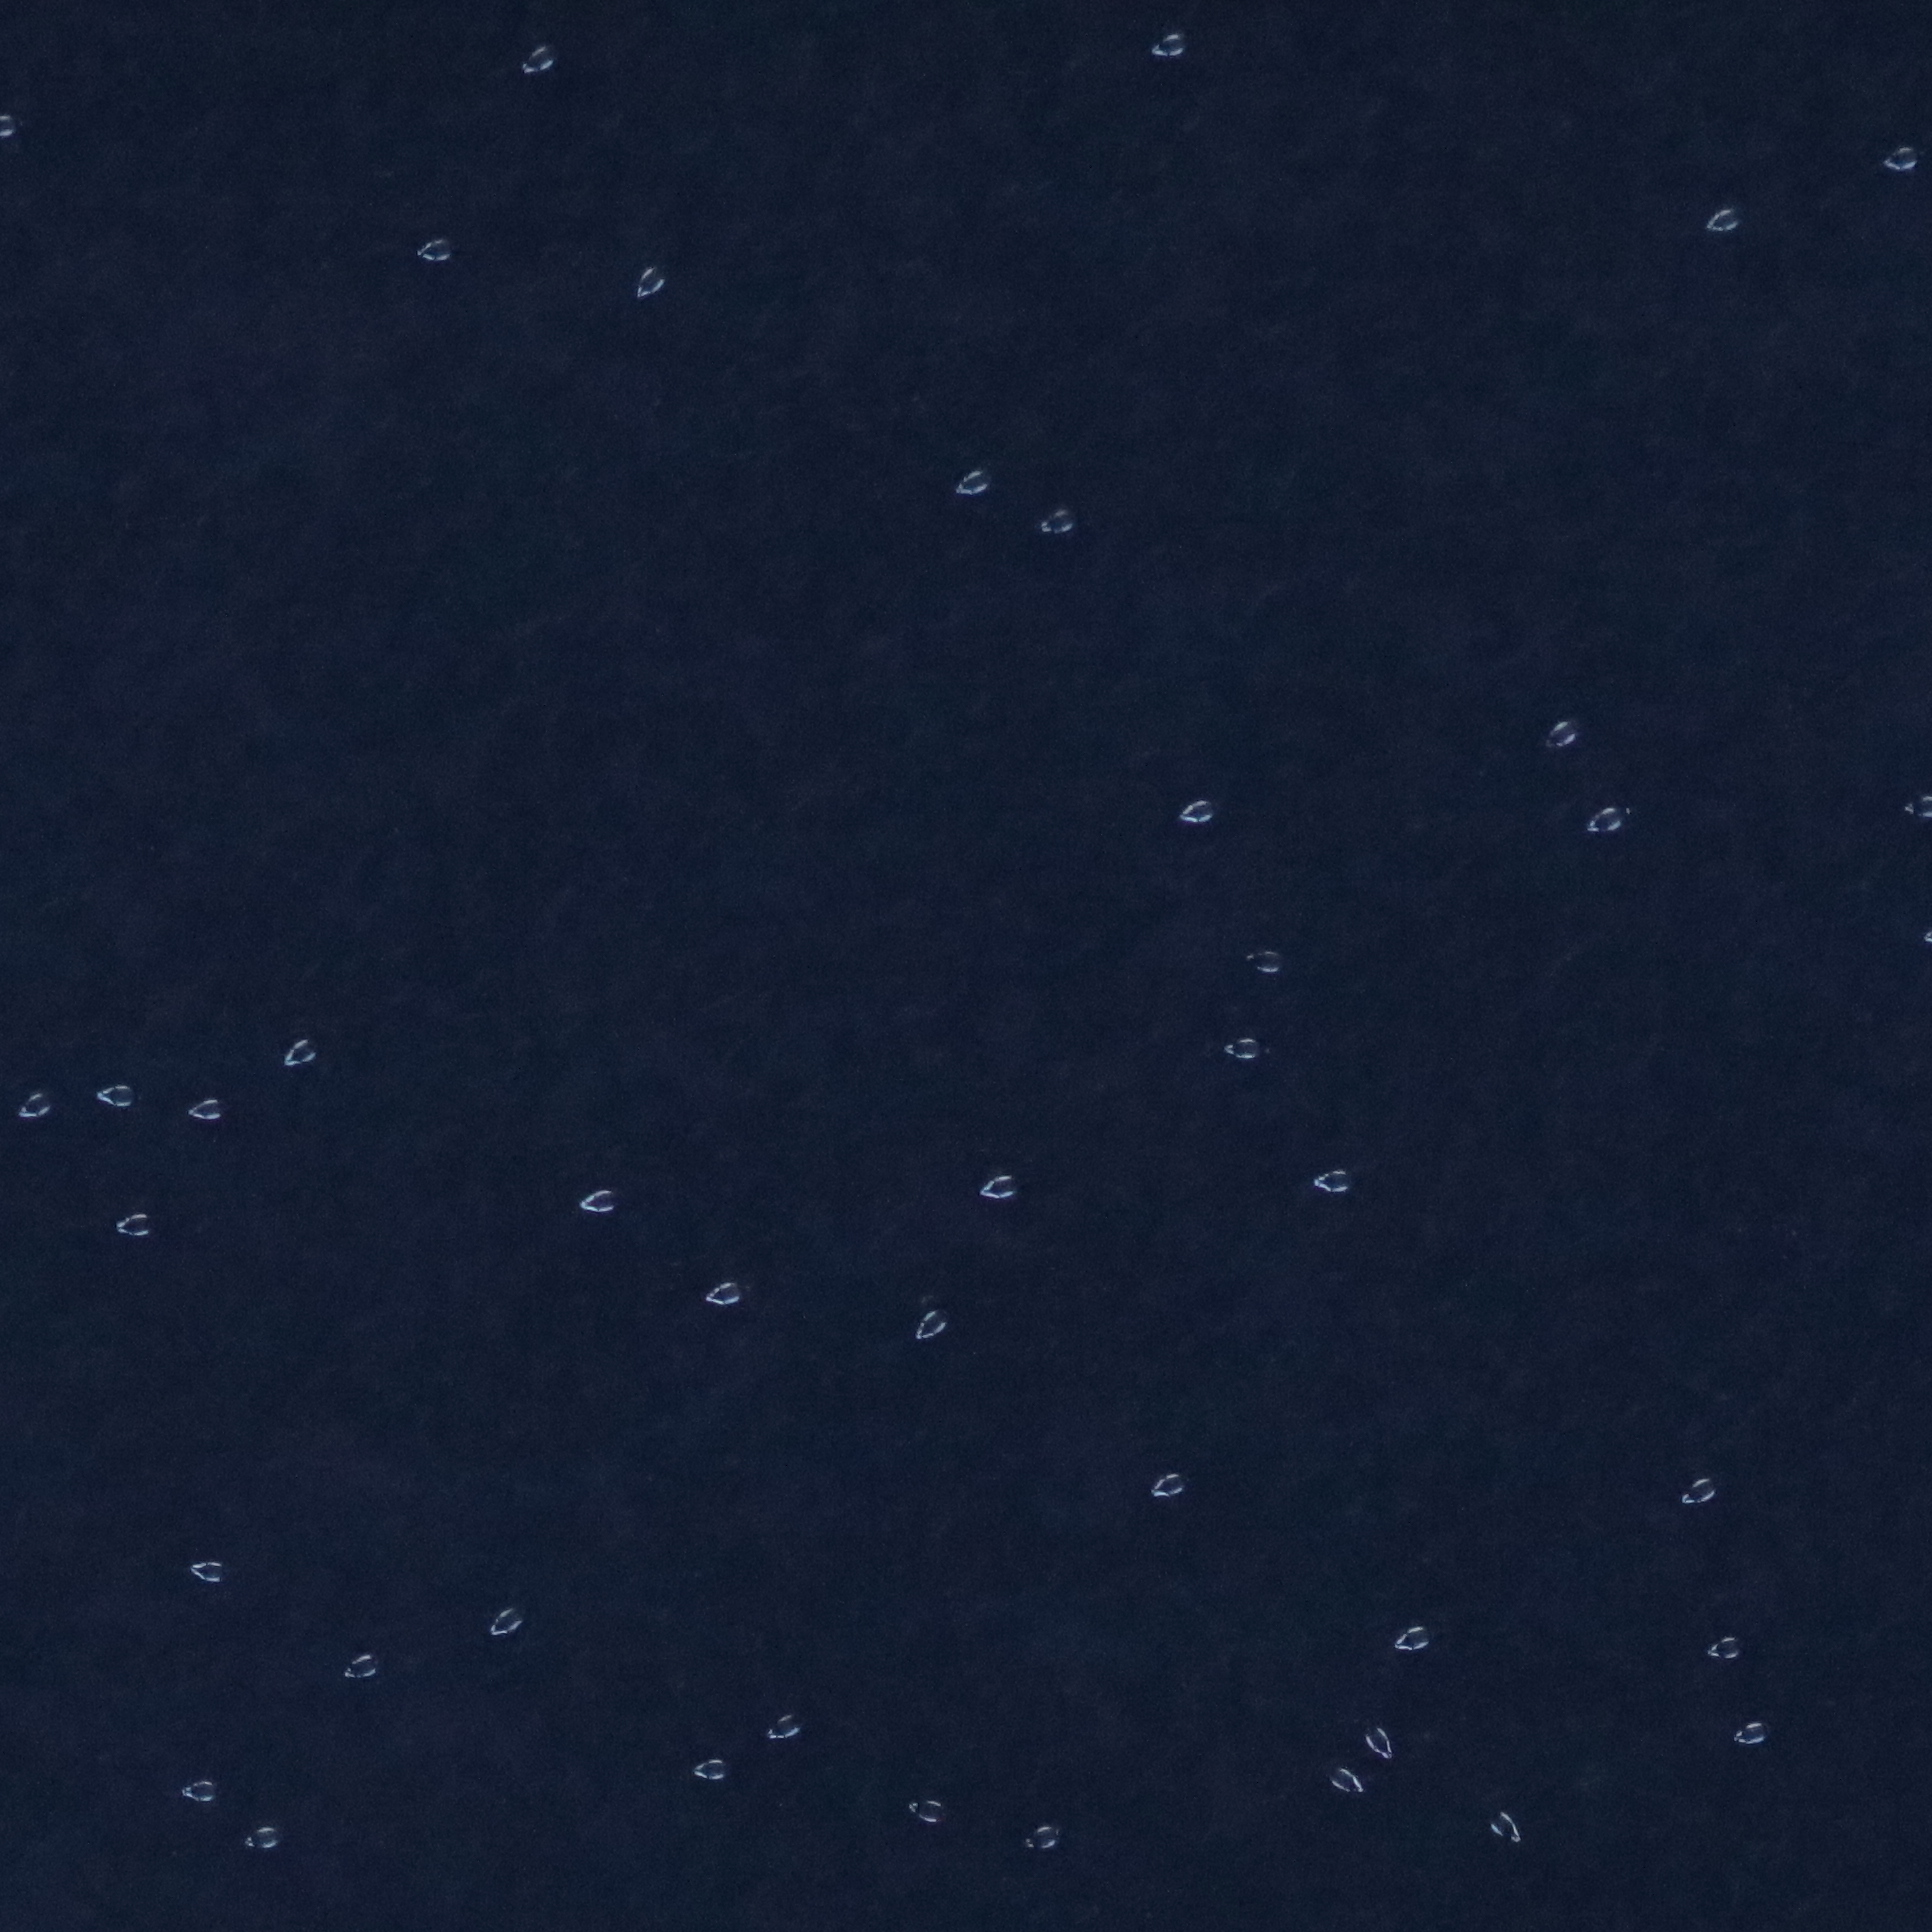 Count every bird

42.